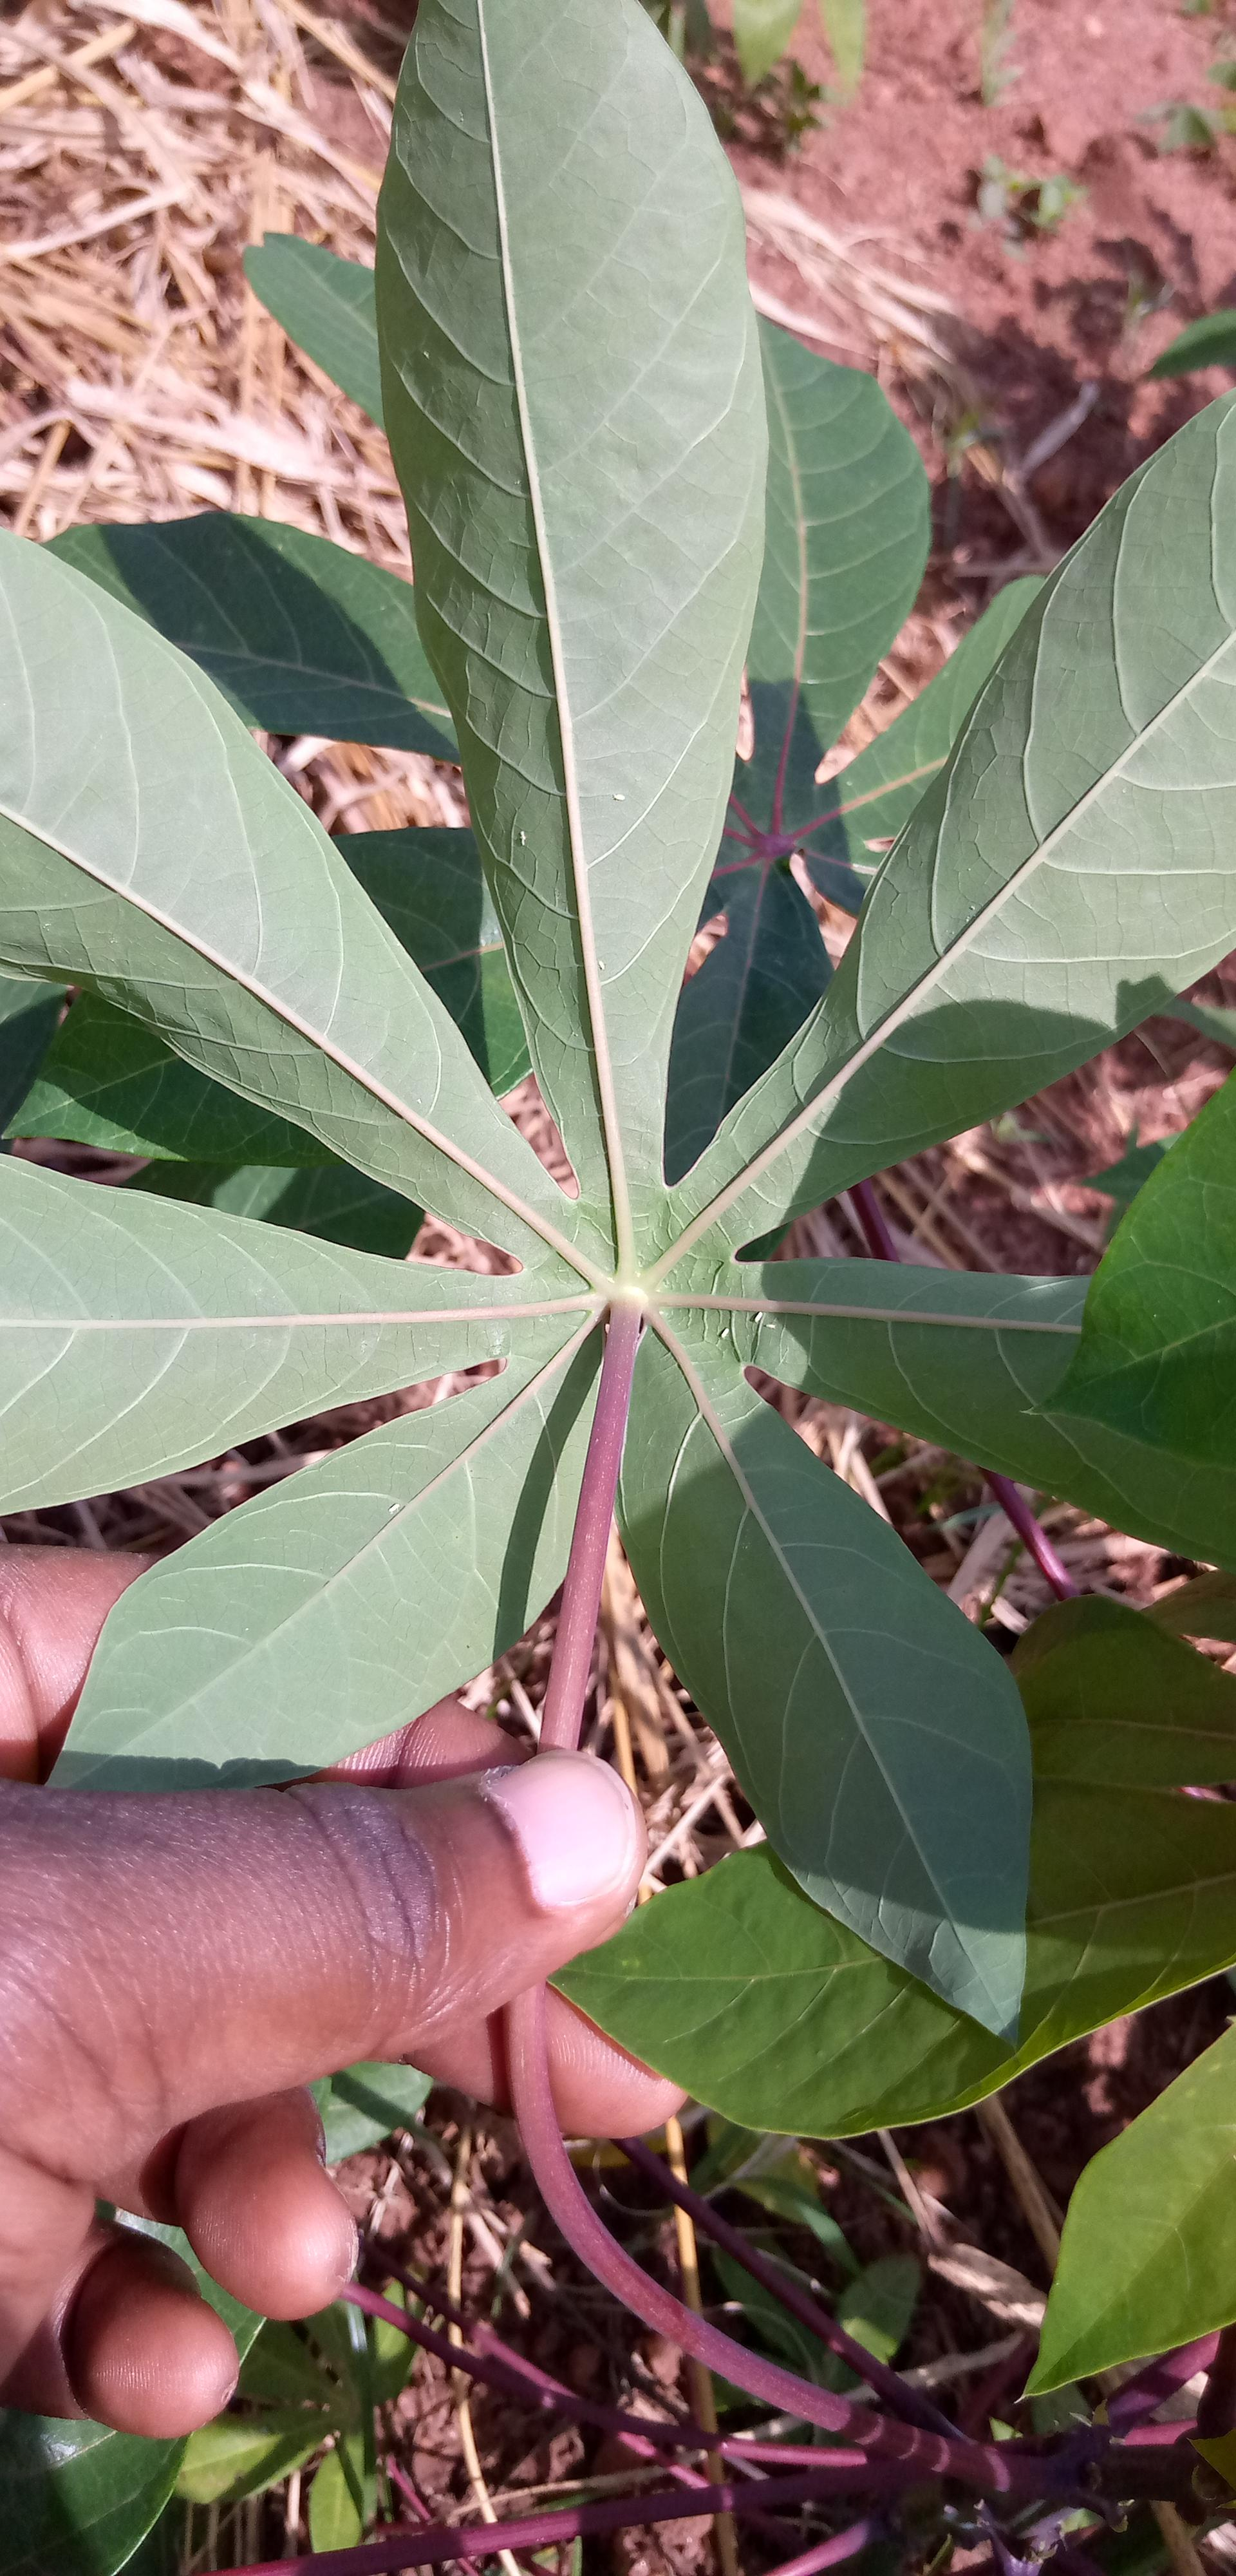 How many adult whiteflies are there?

9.